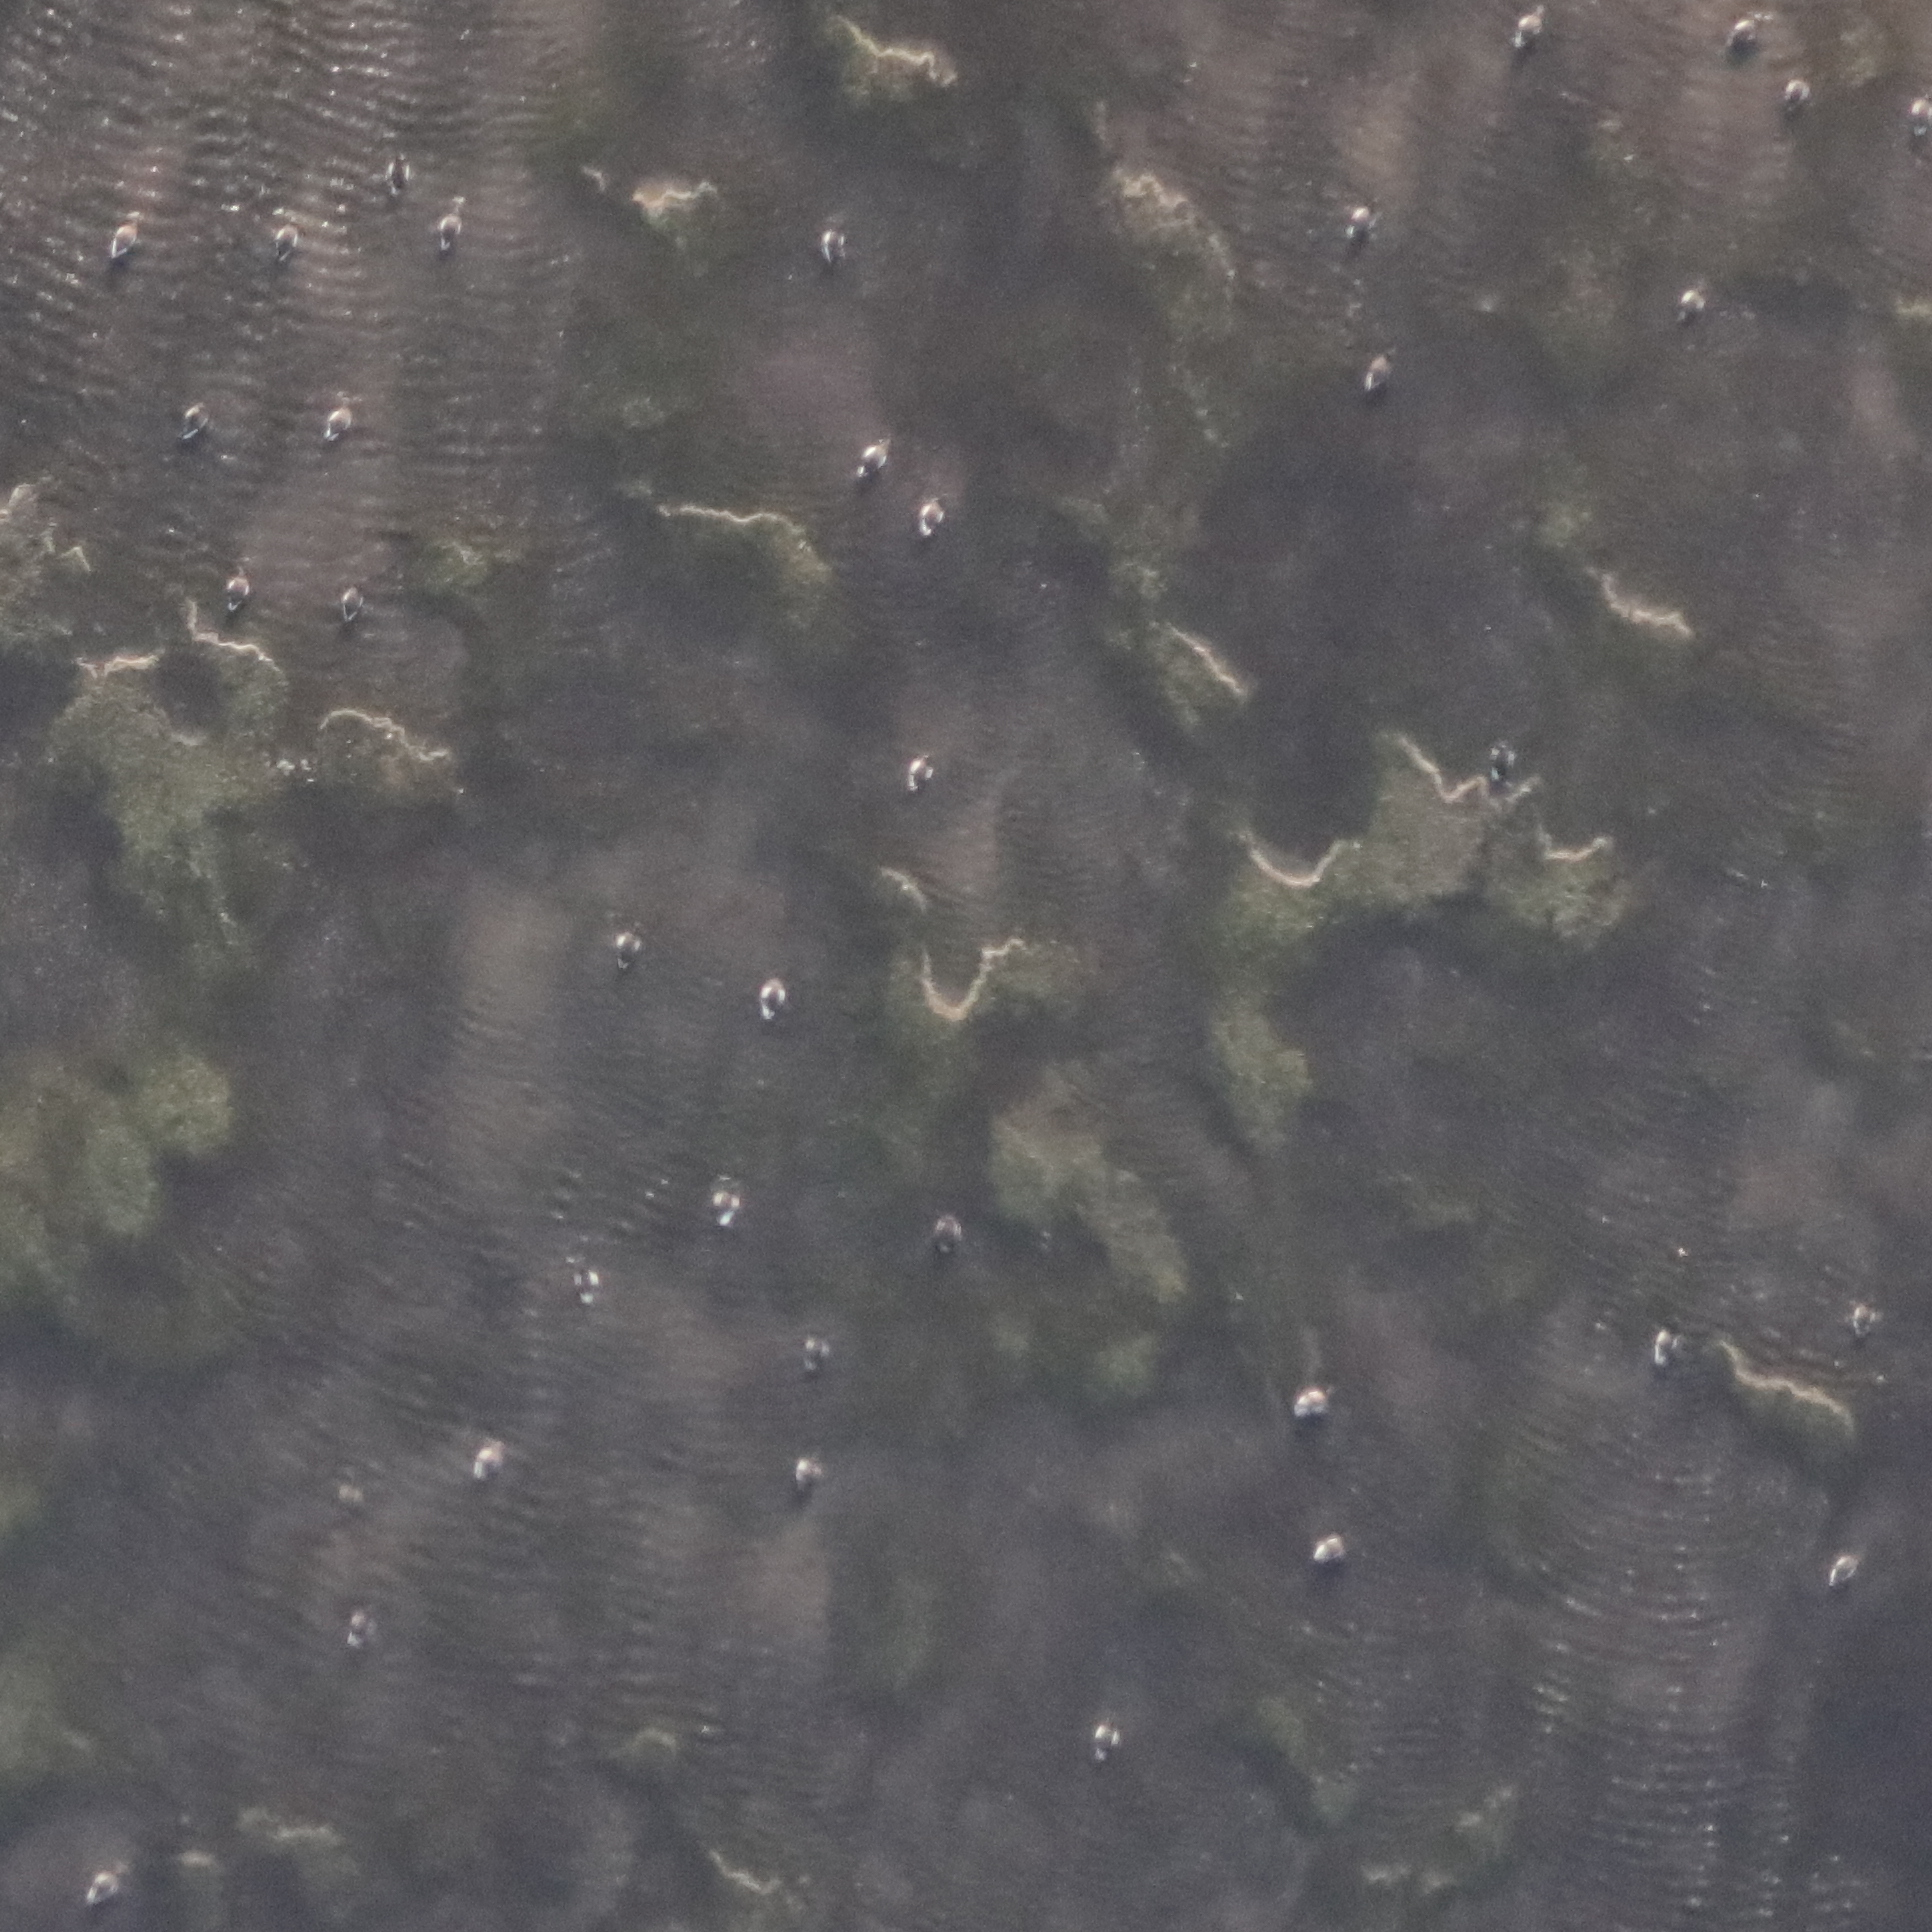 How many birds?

36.